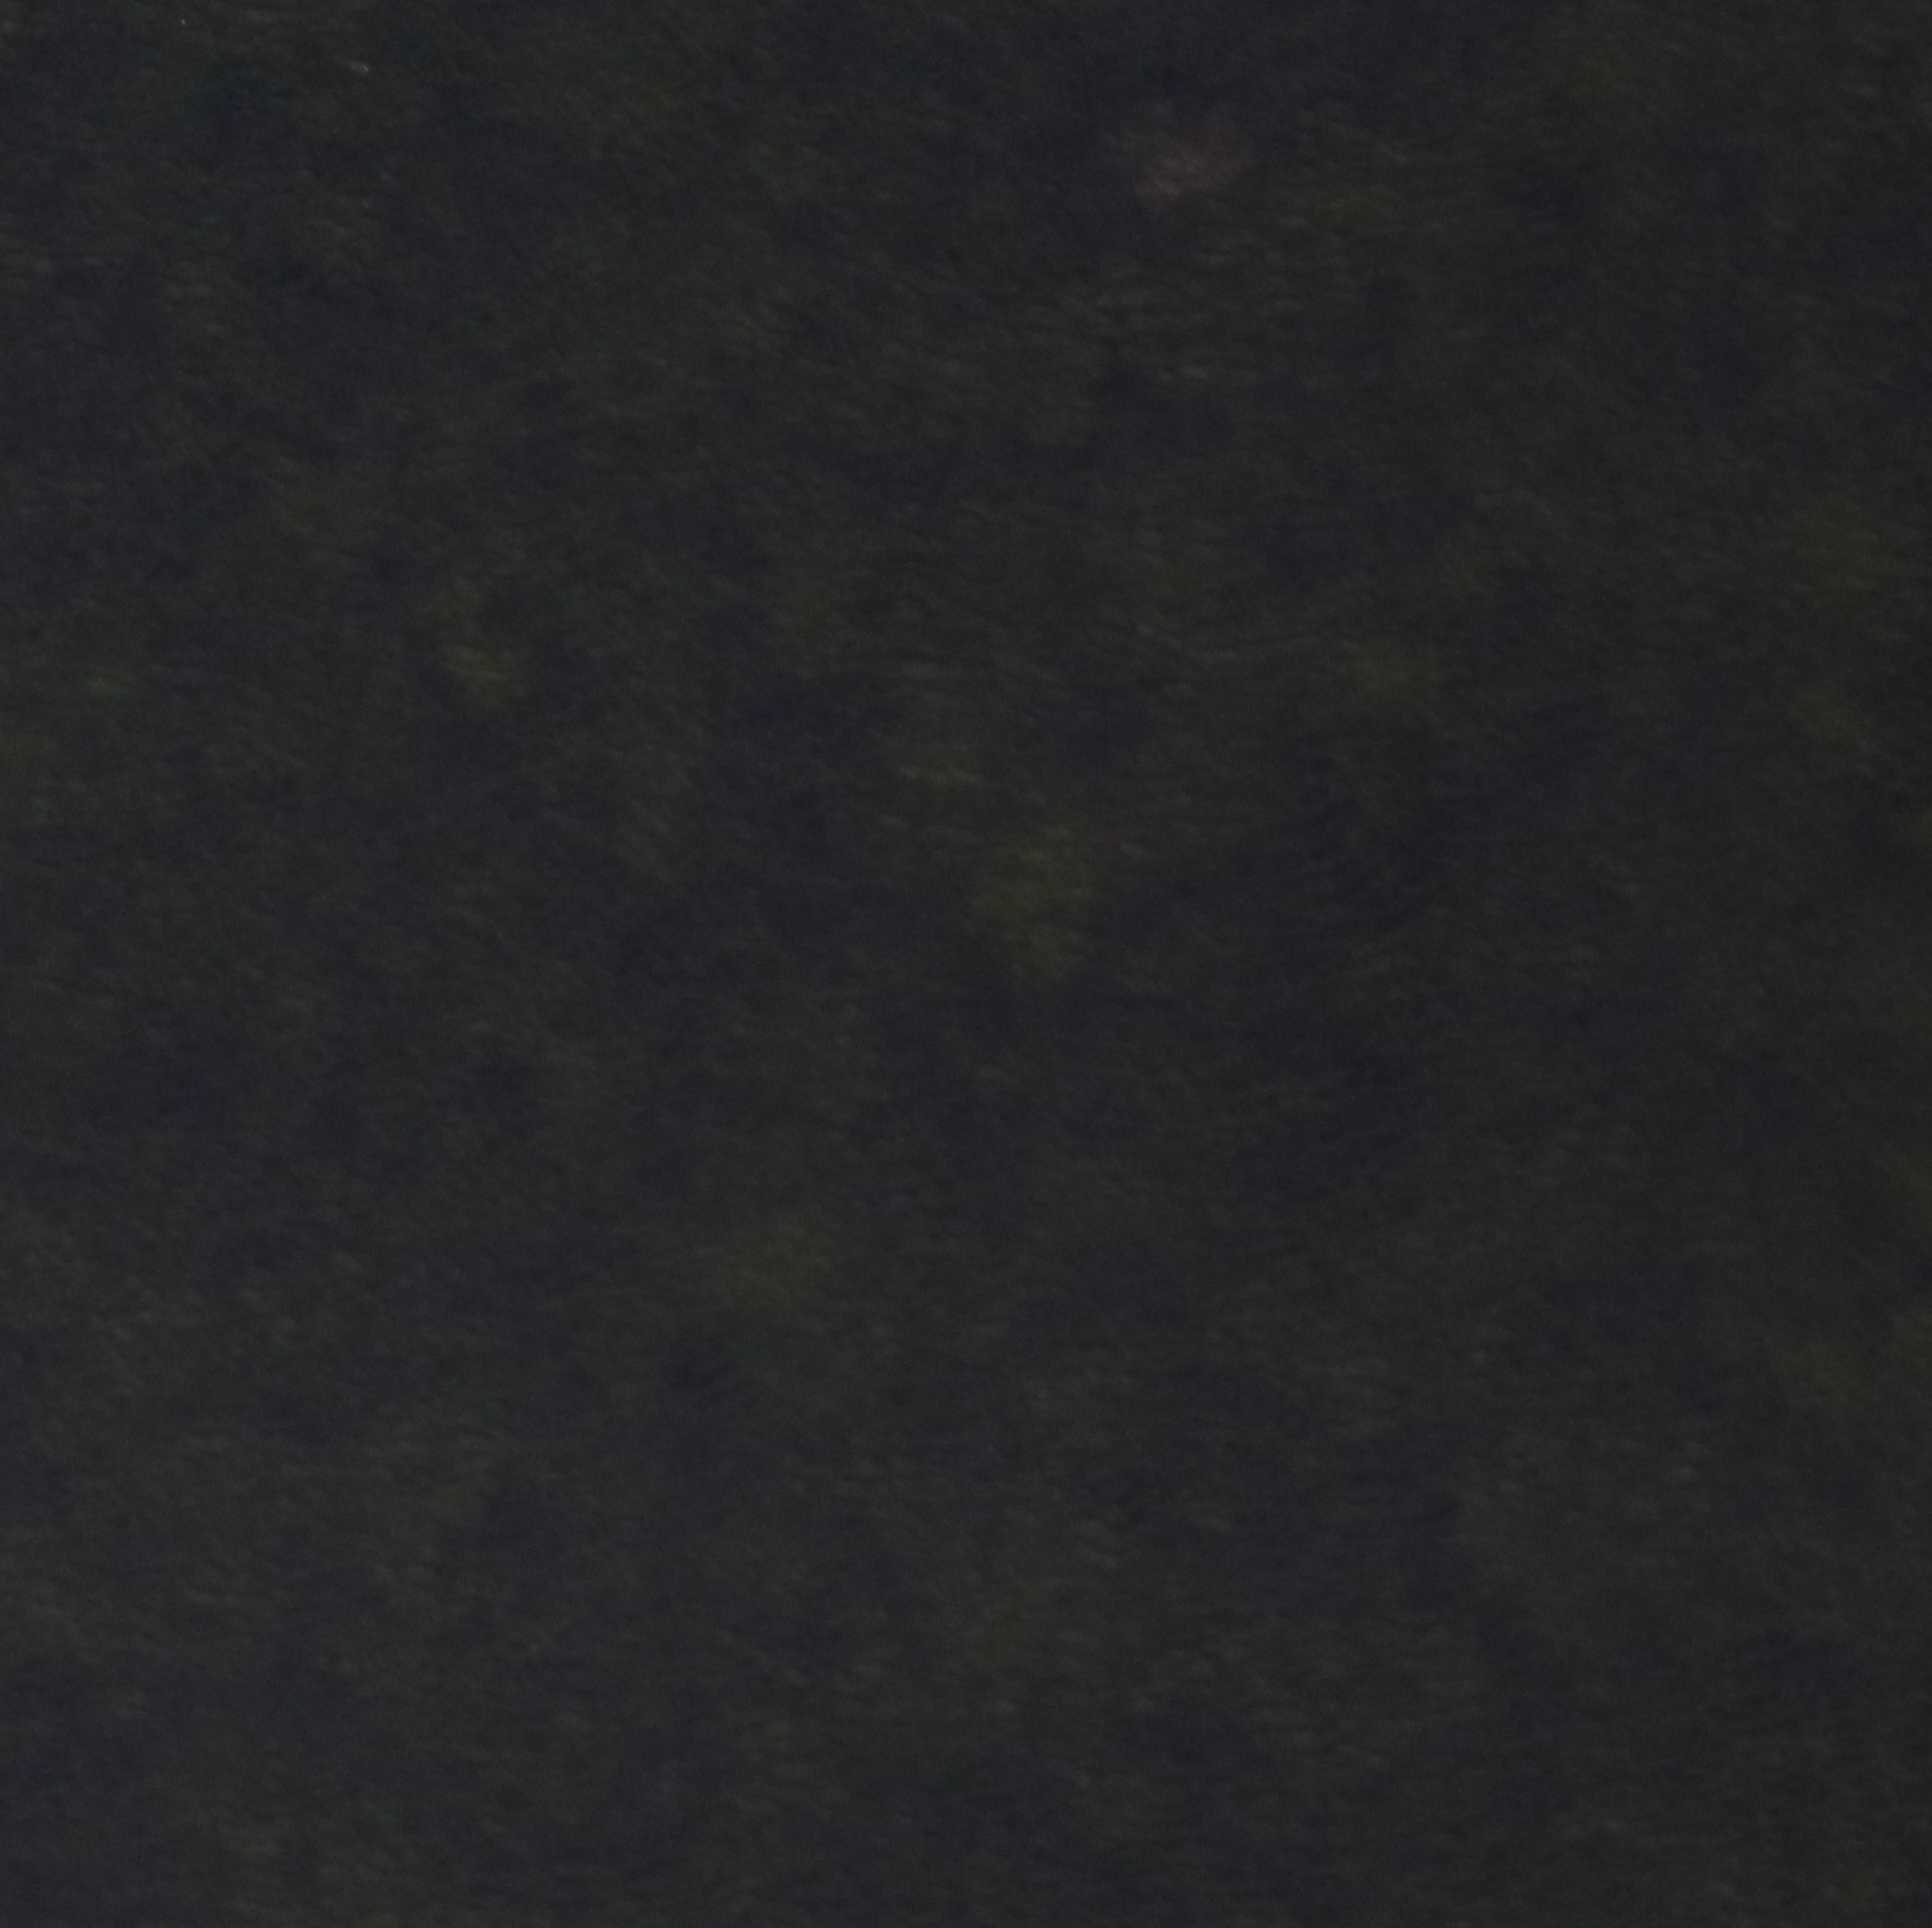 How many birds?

0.